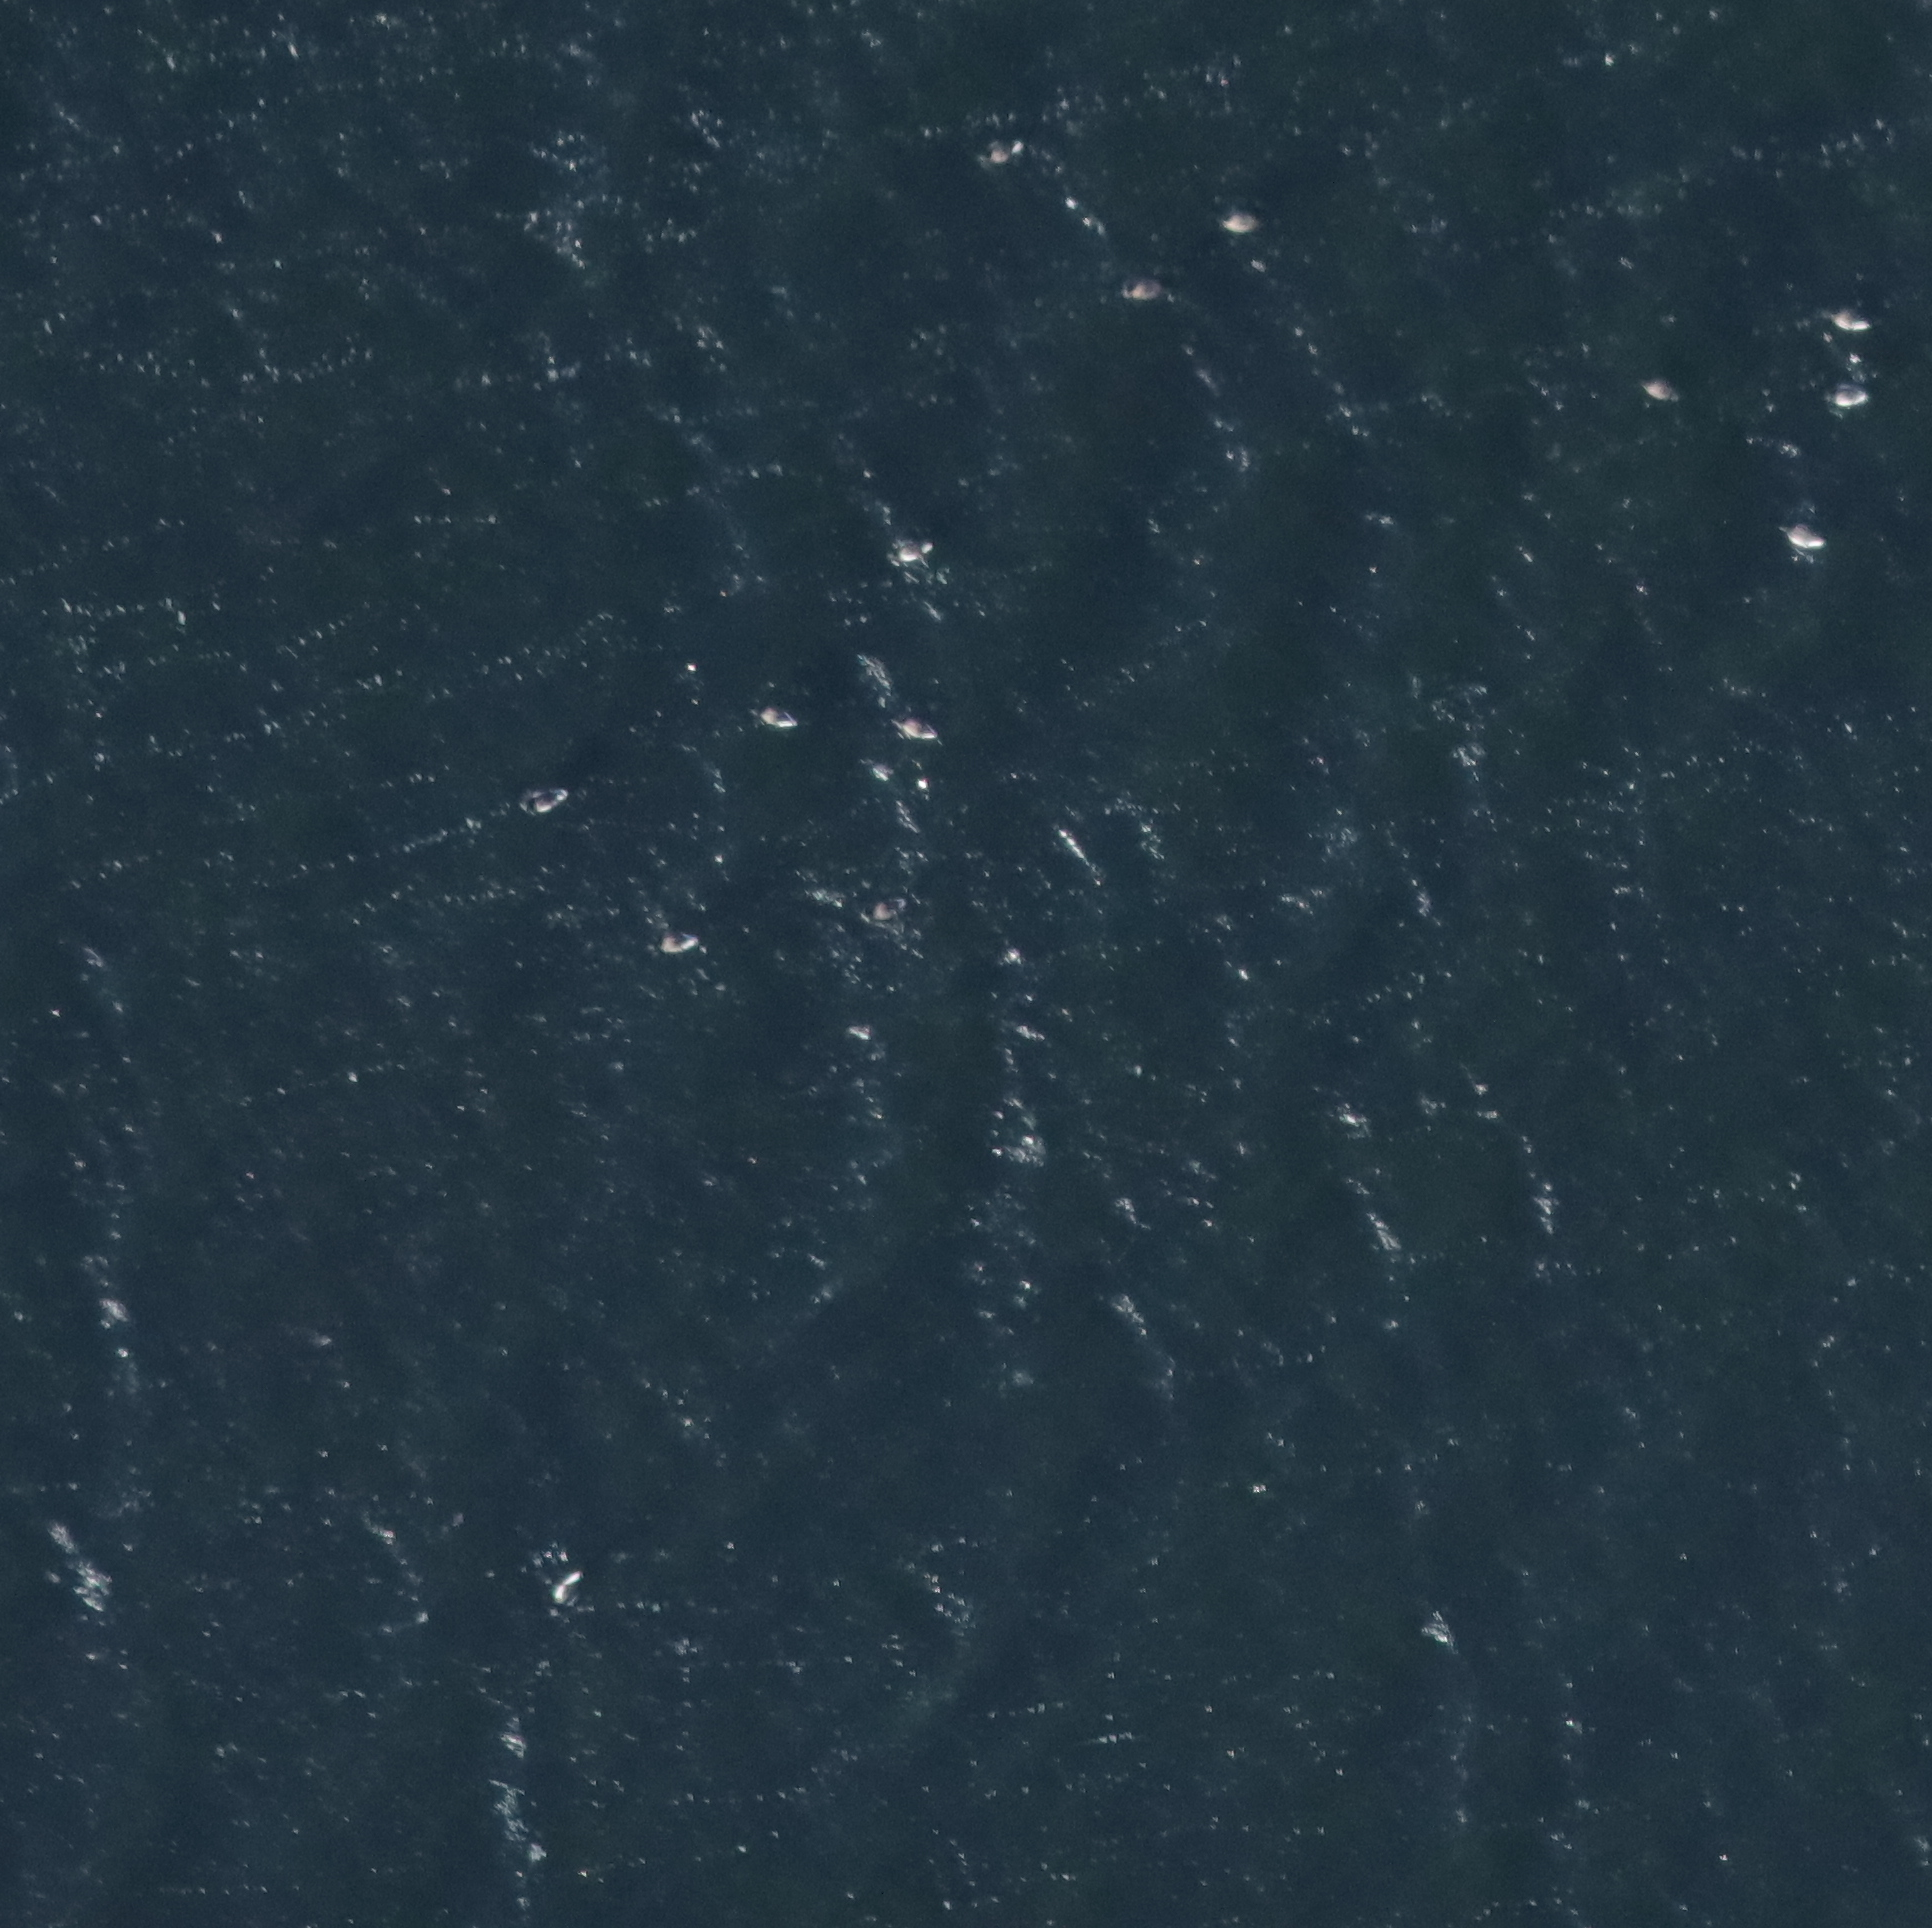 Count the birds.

14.